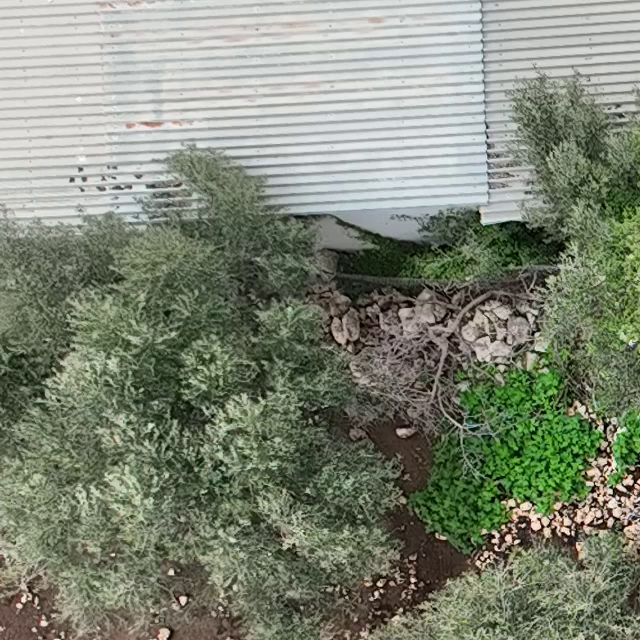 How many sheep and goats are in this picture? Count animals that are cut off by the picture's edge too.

0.